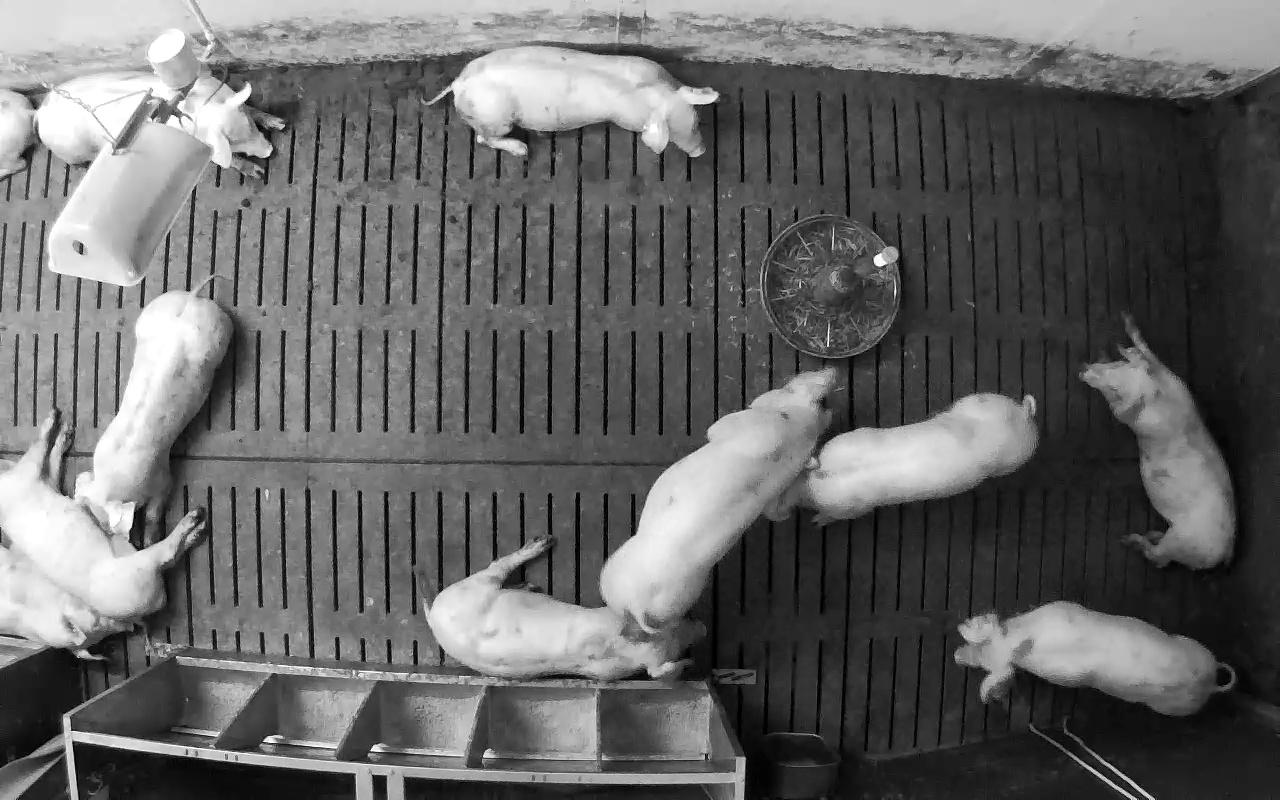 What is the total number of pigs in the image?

11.